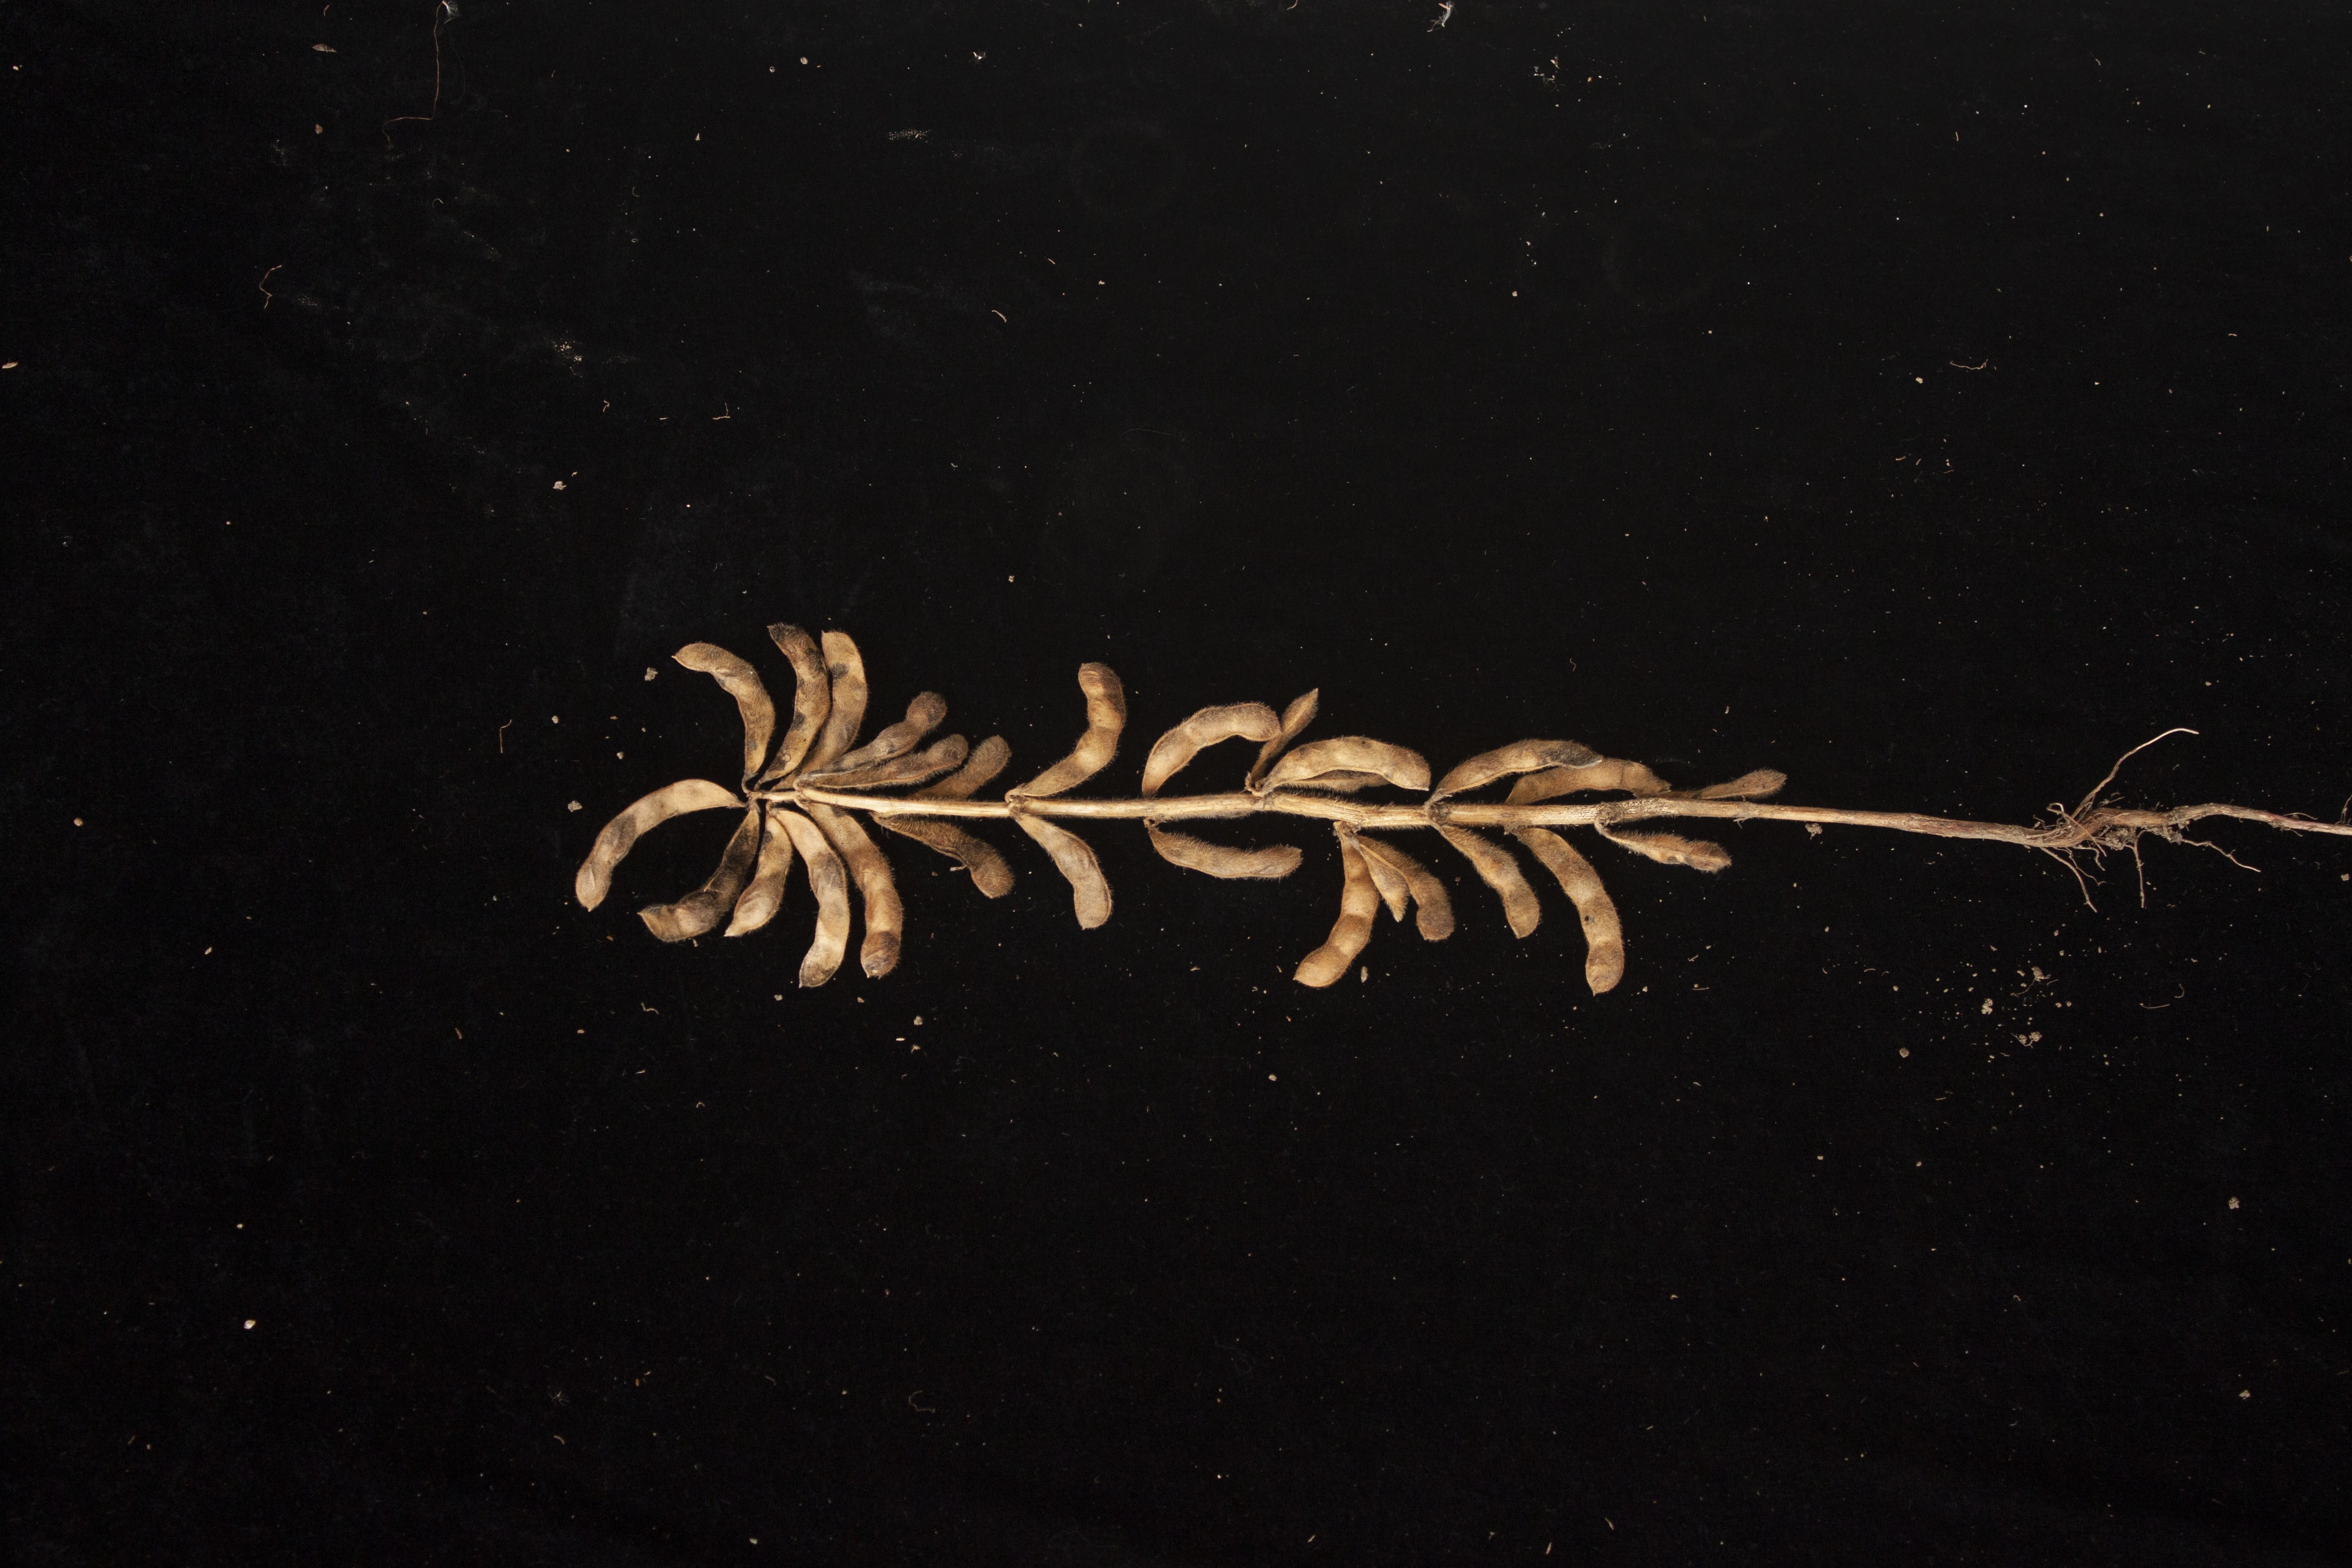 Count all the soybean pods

26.